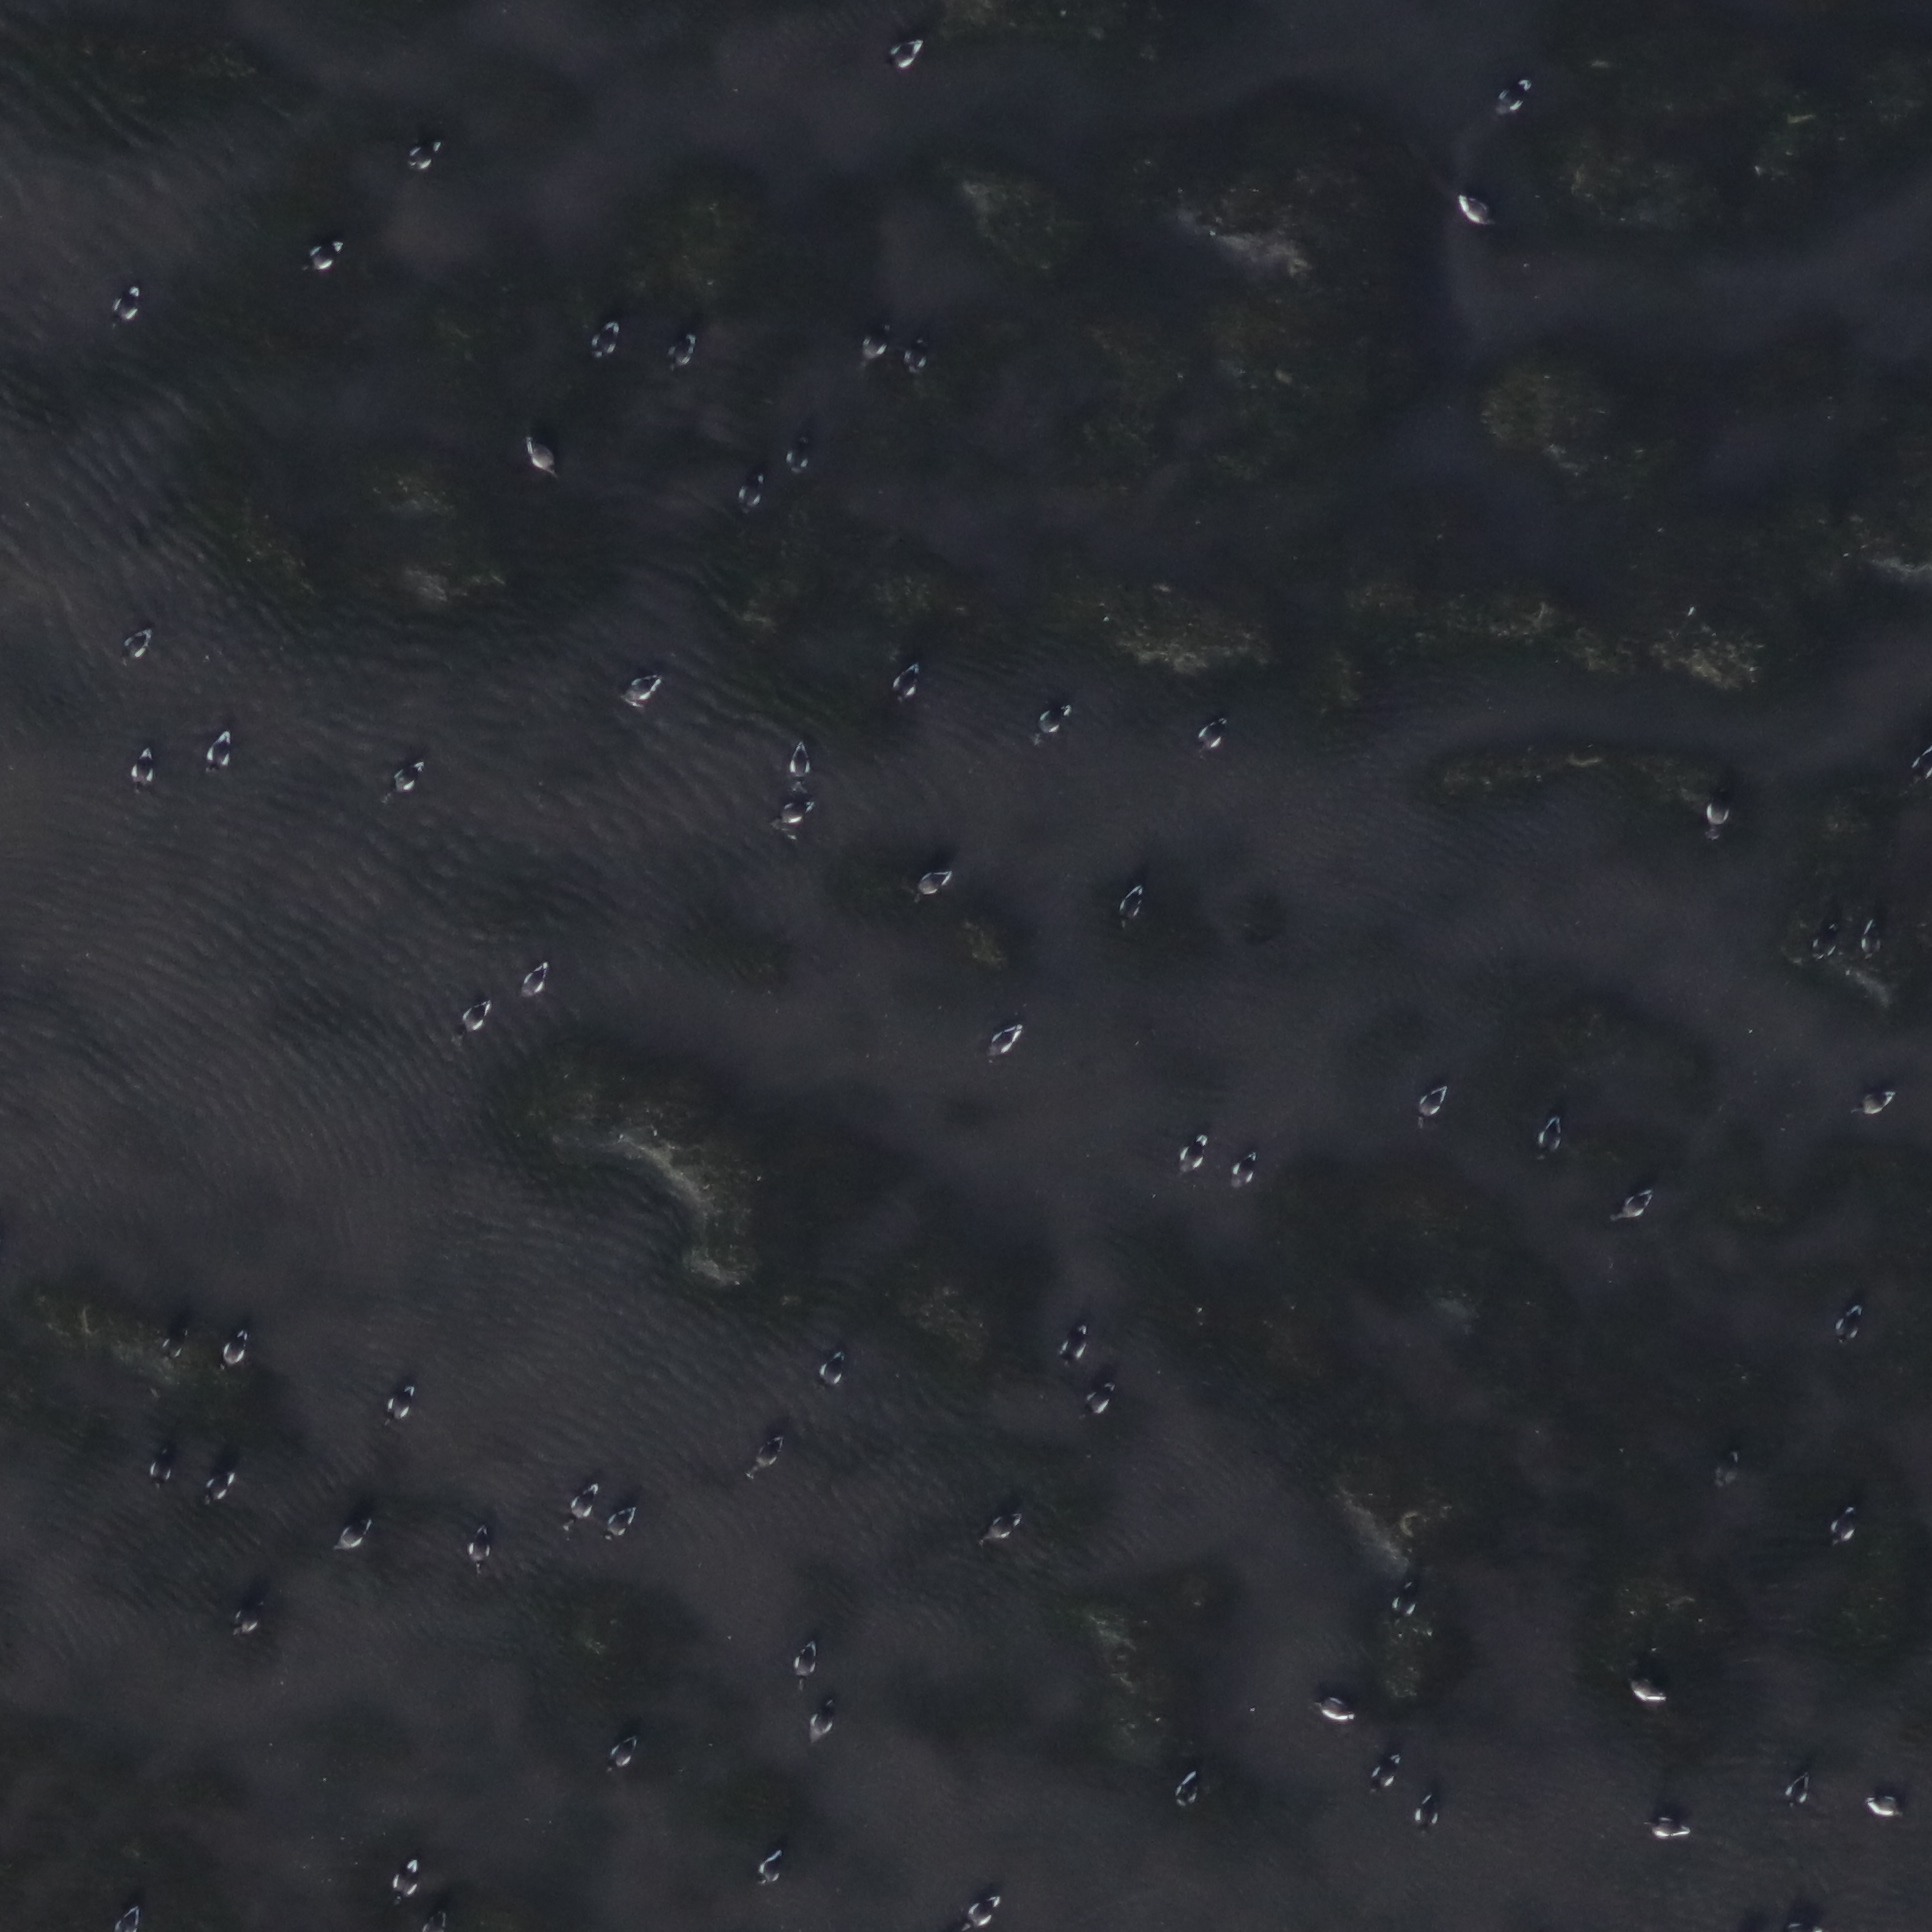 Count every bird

72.